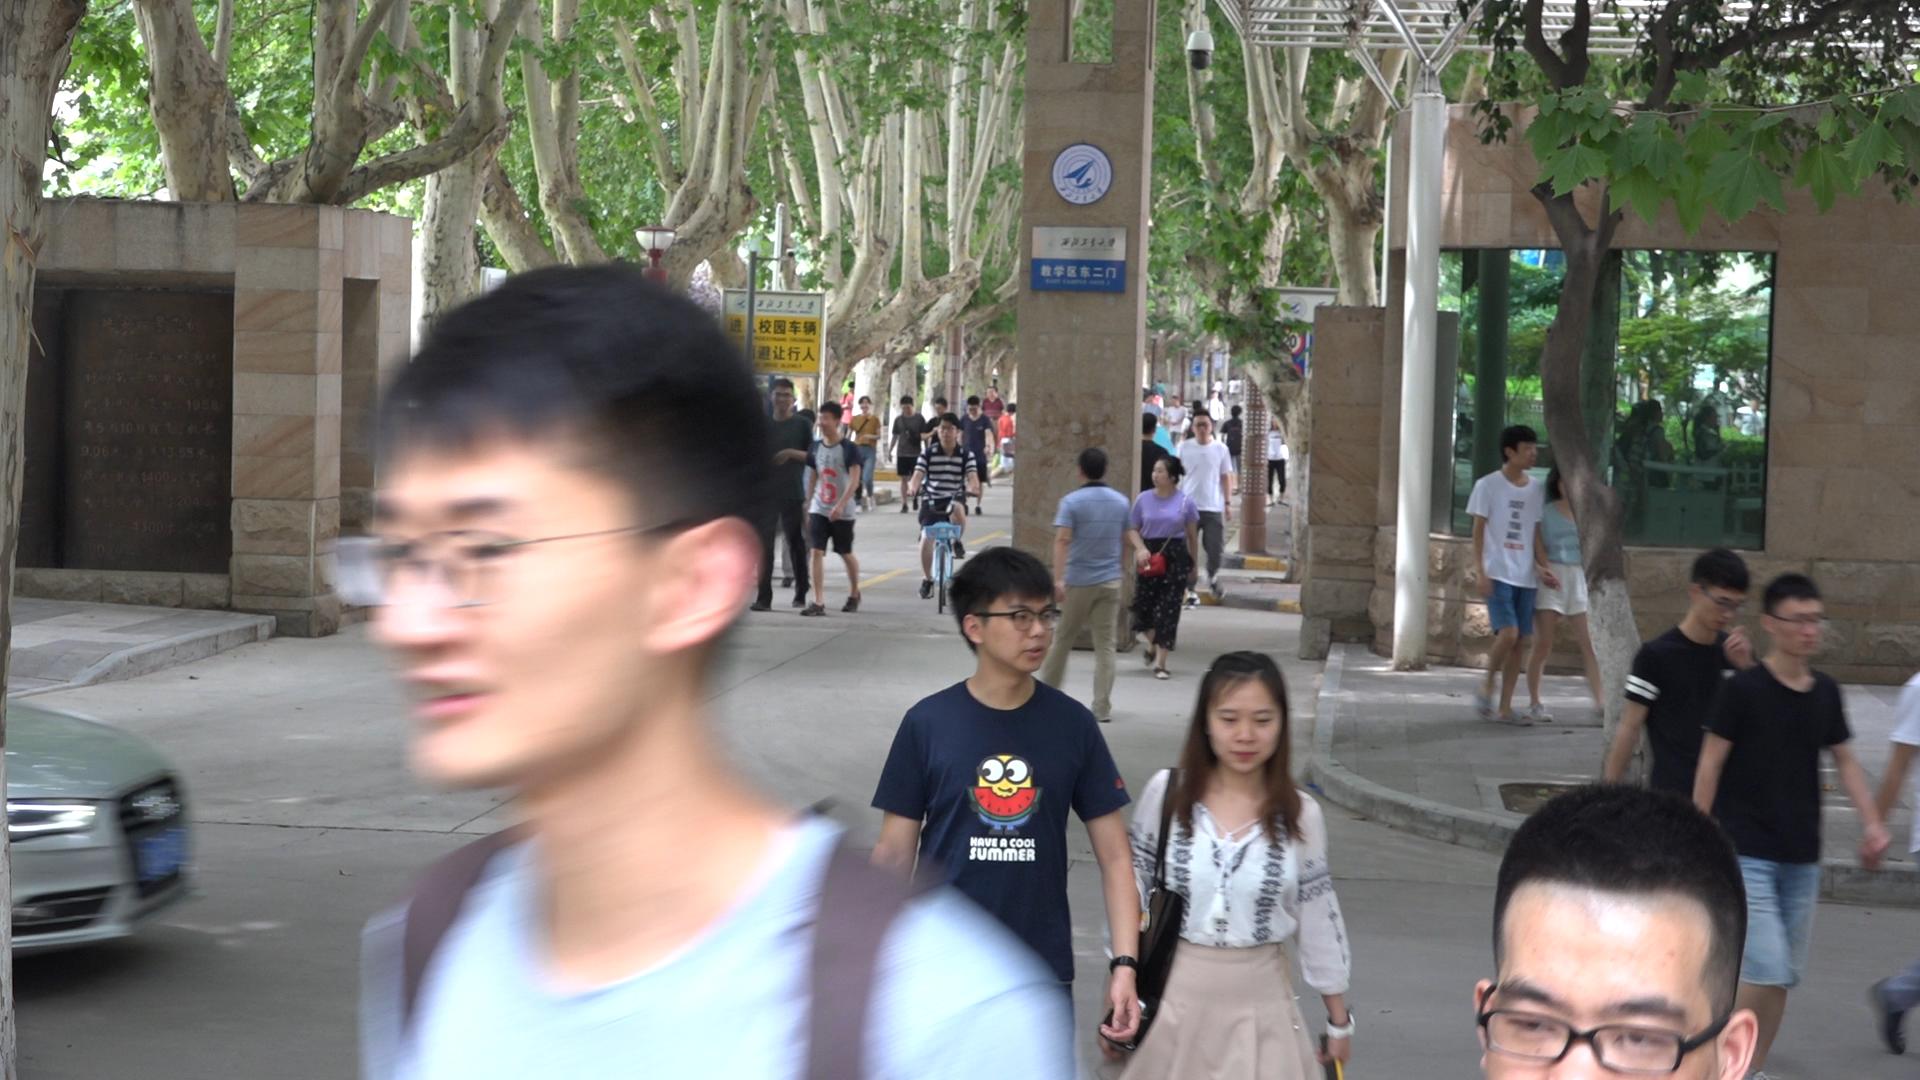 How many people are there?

32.